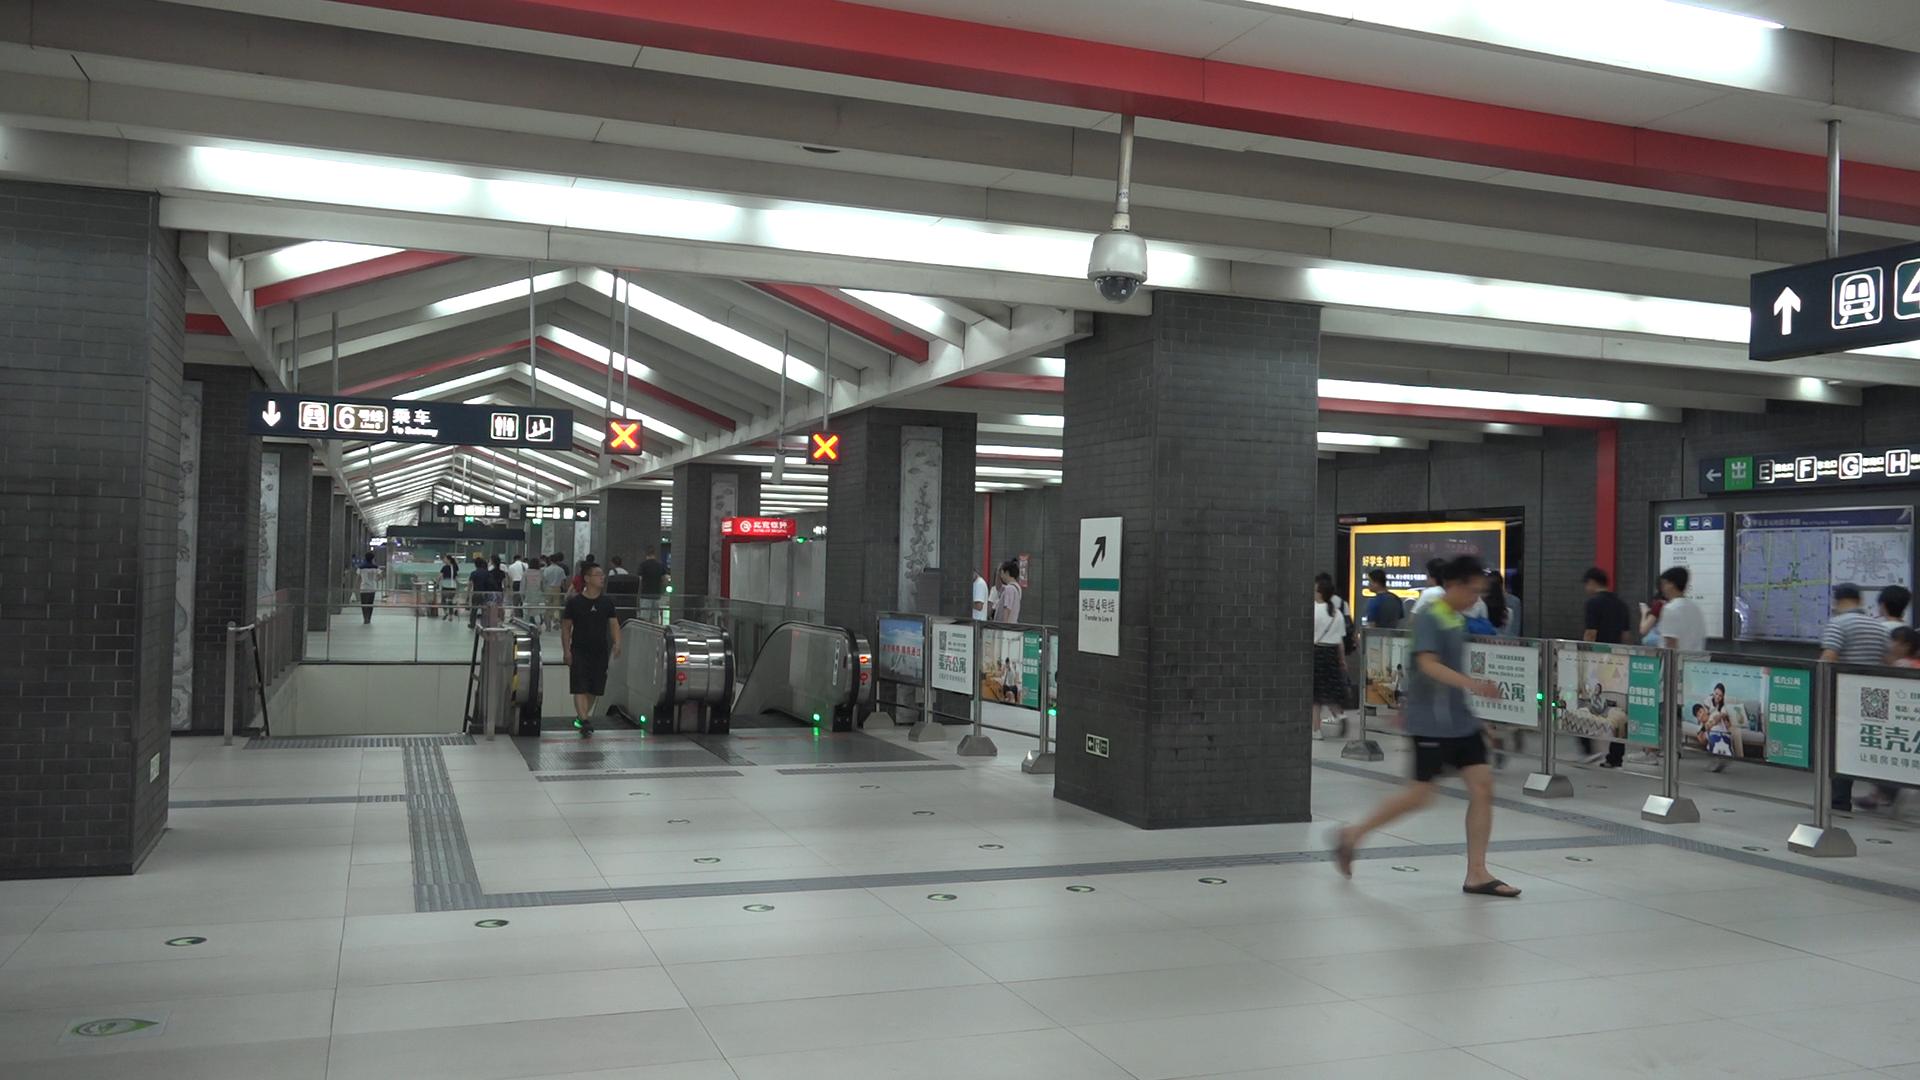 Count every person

24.